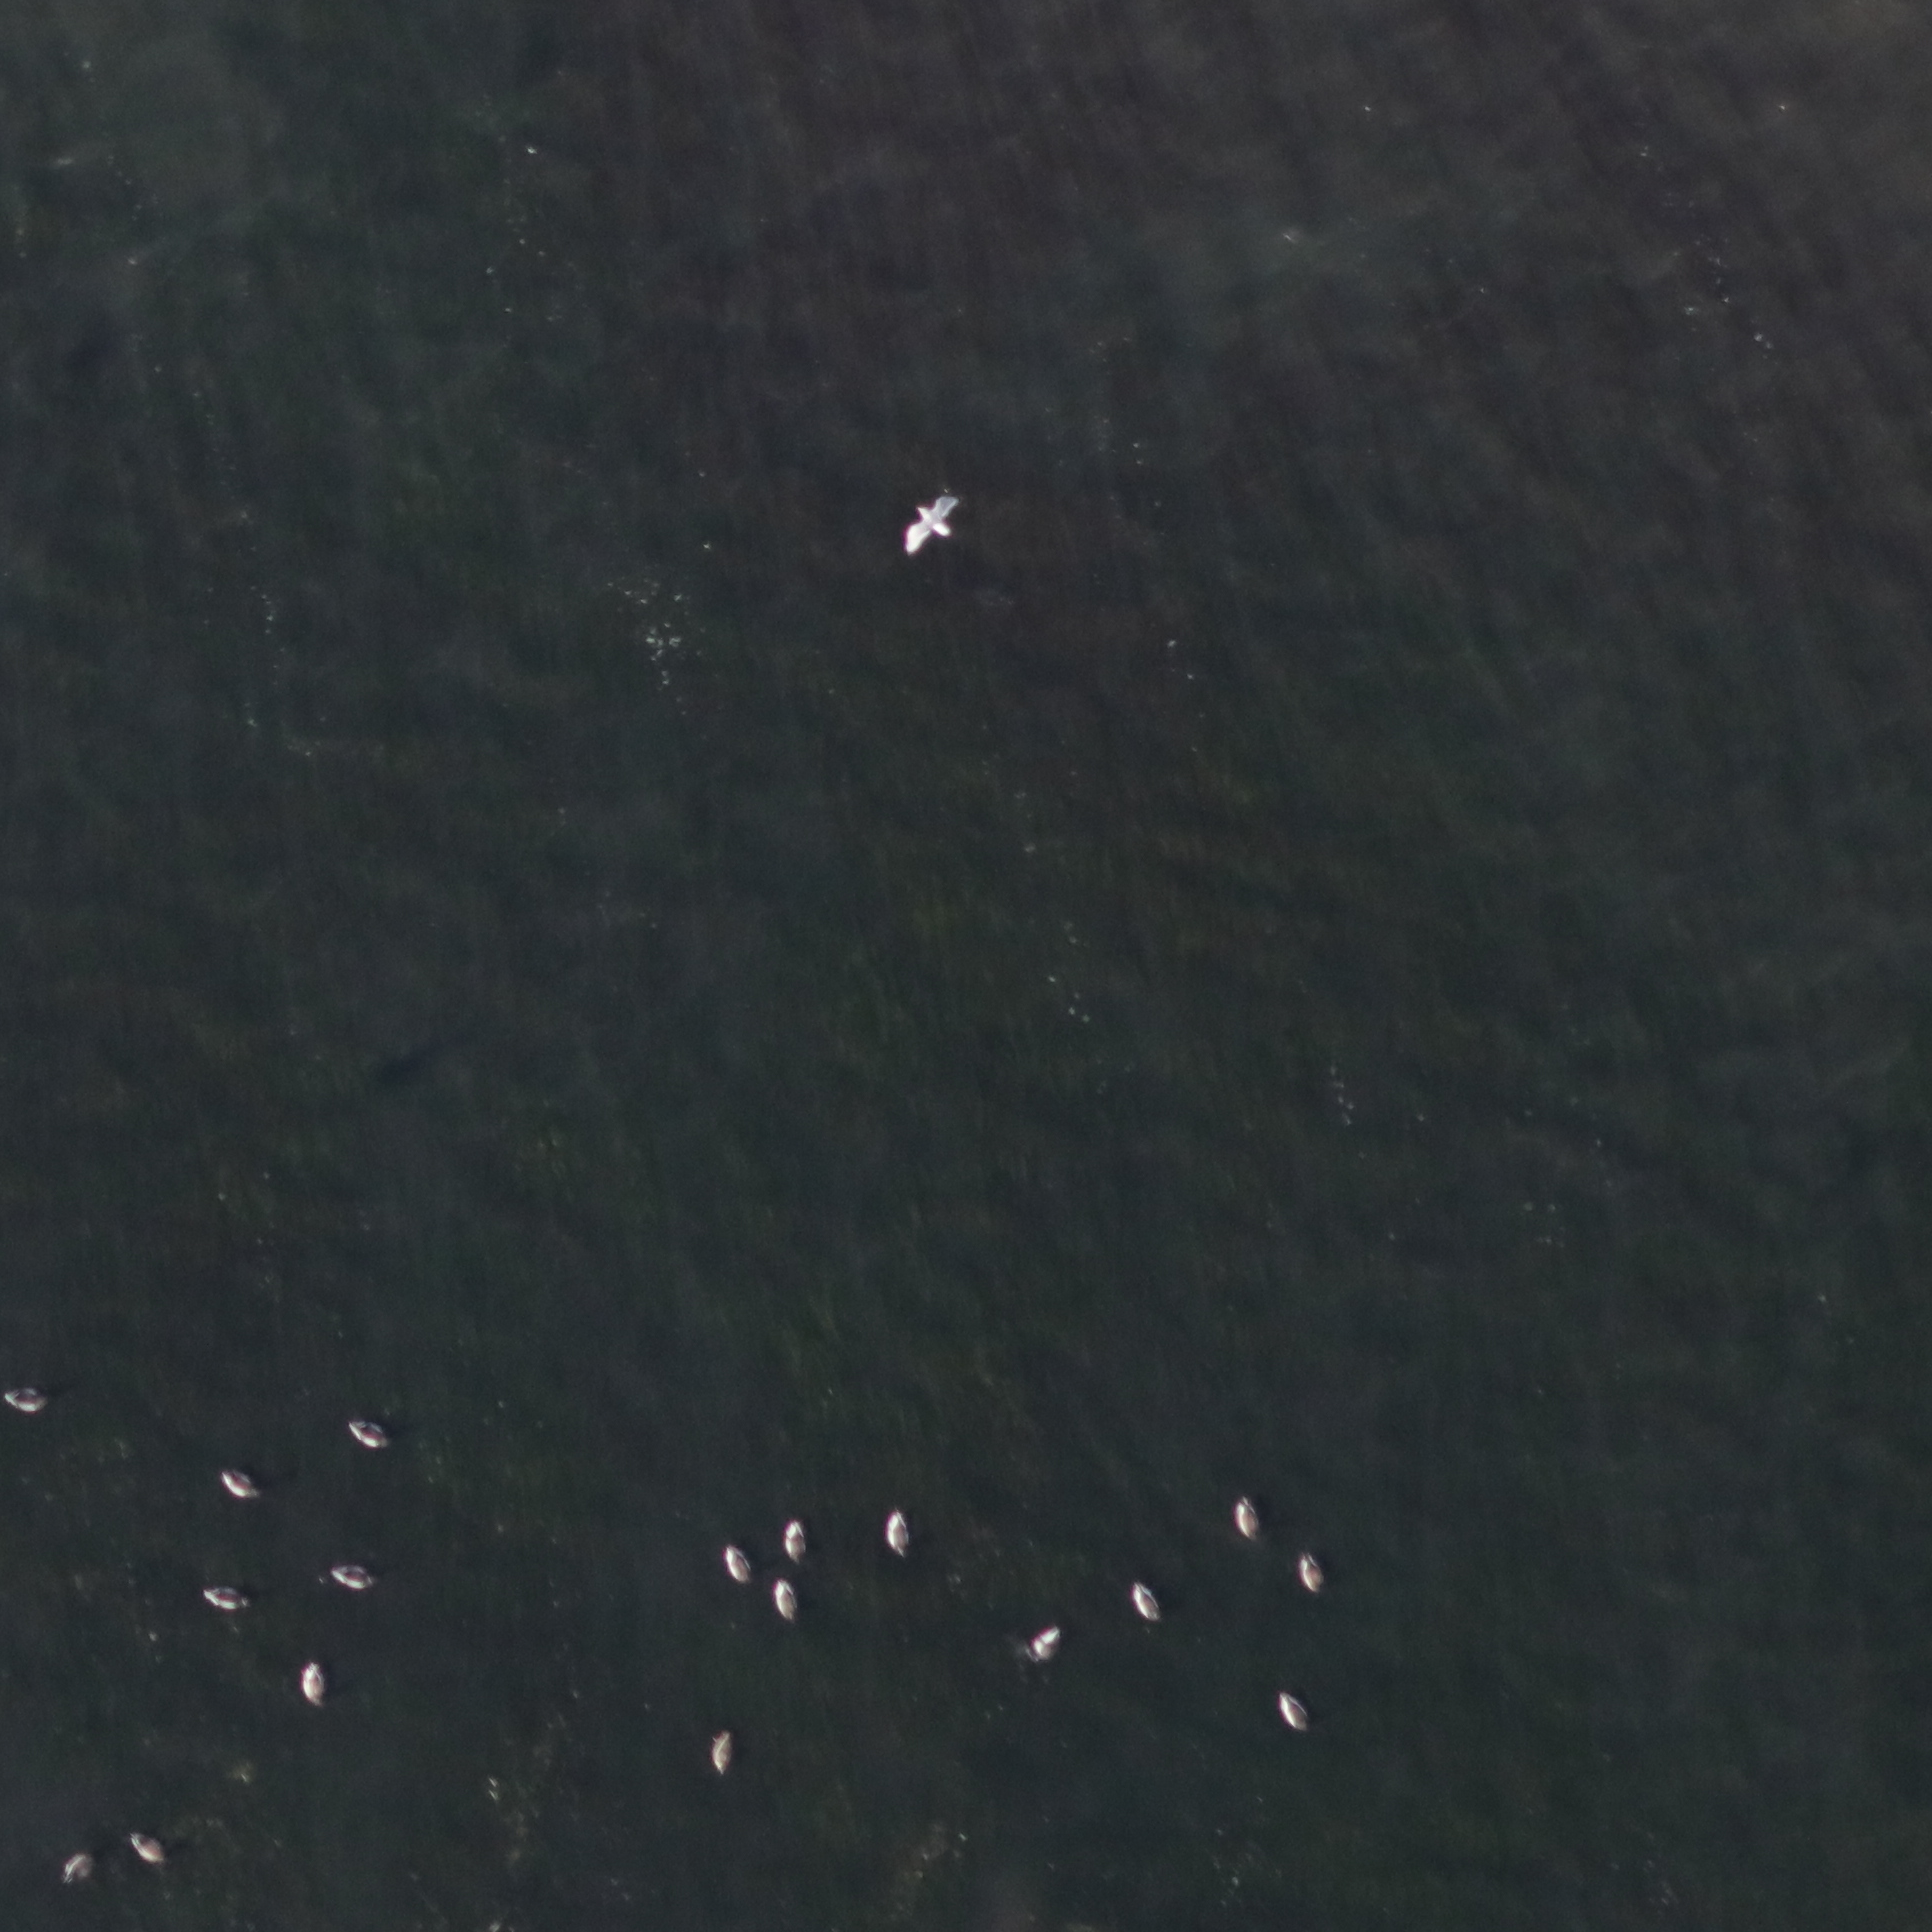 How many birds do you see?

19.